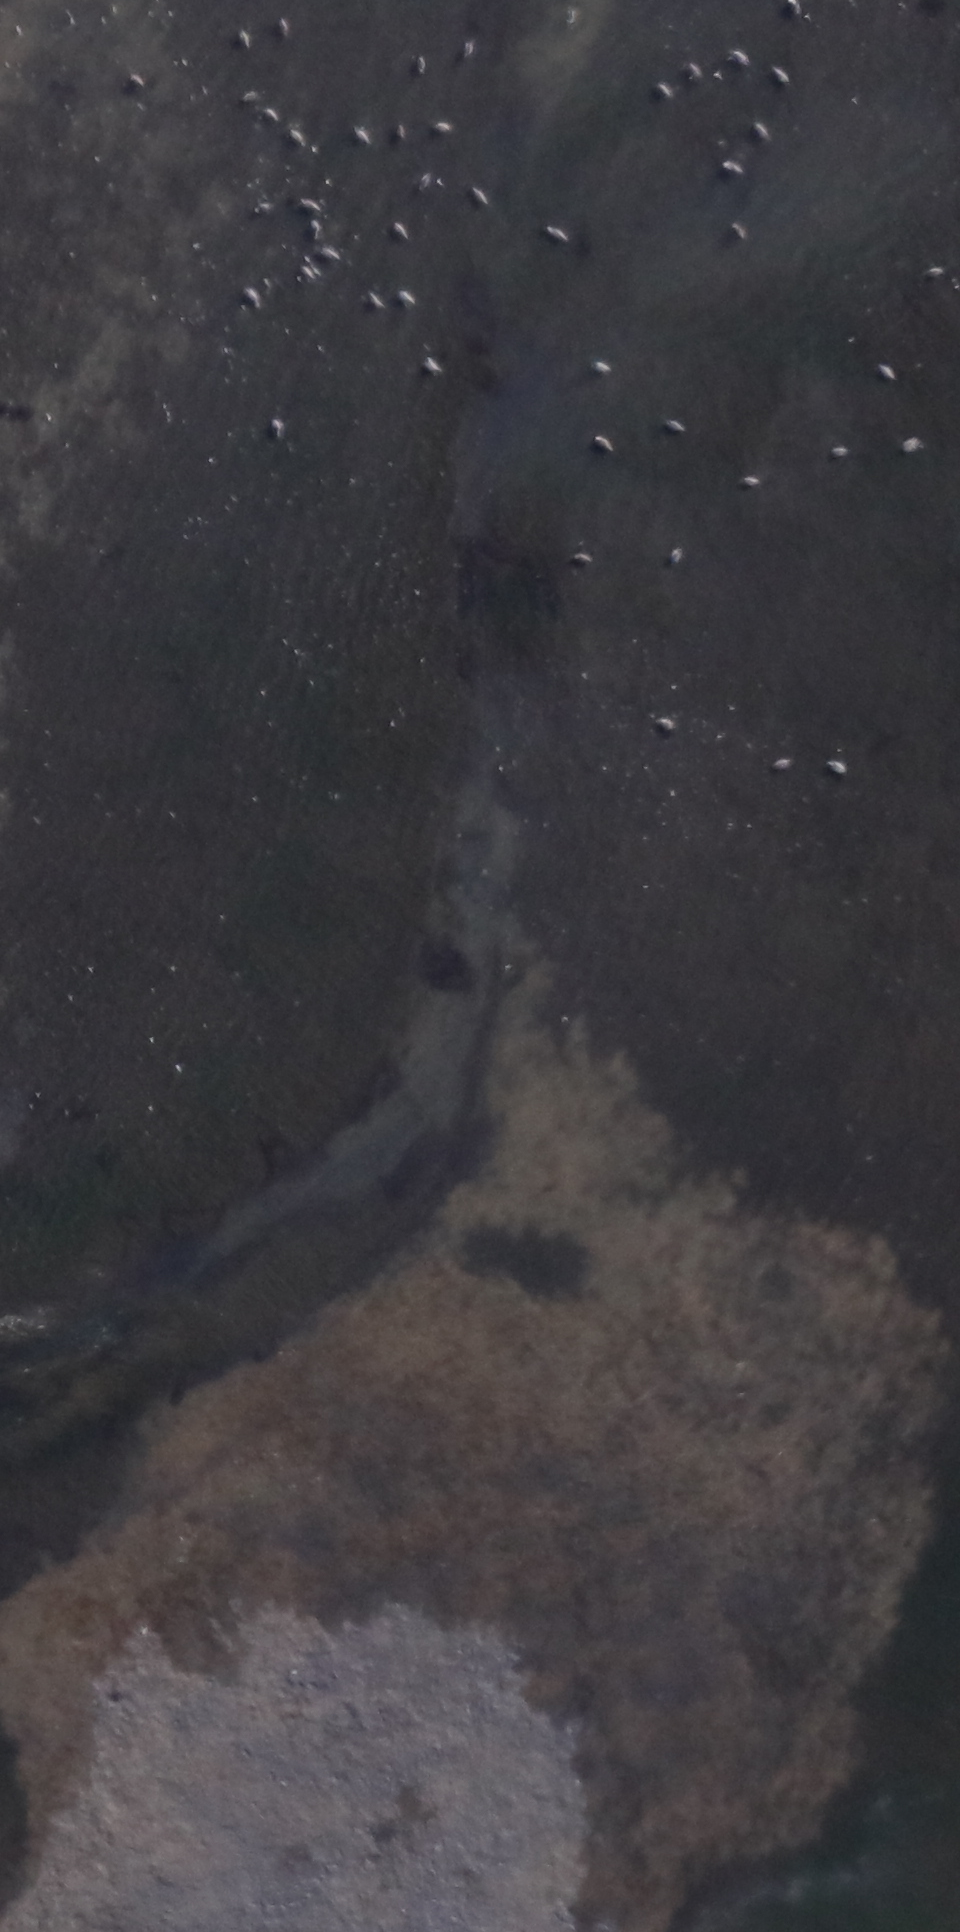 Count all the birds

45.